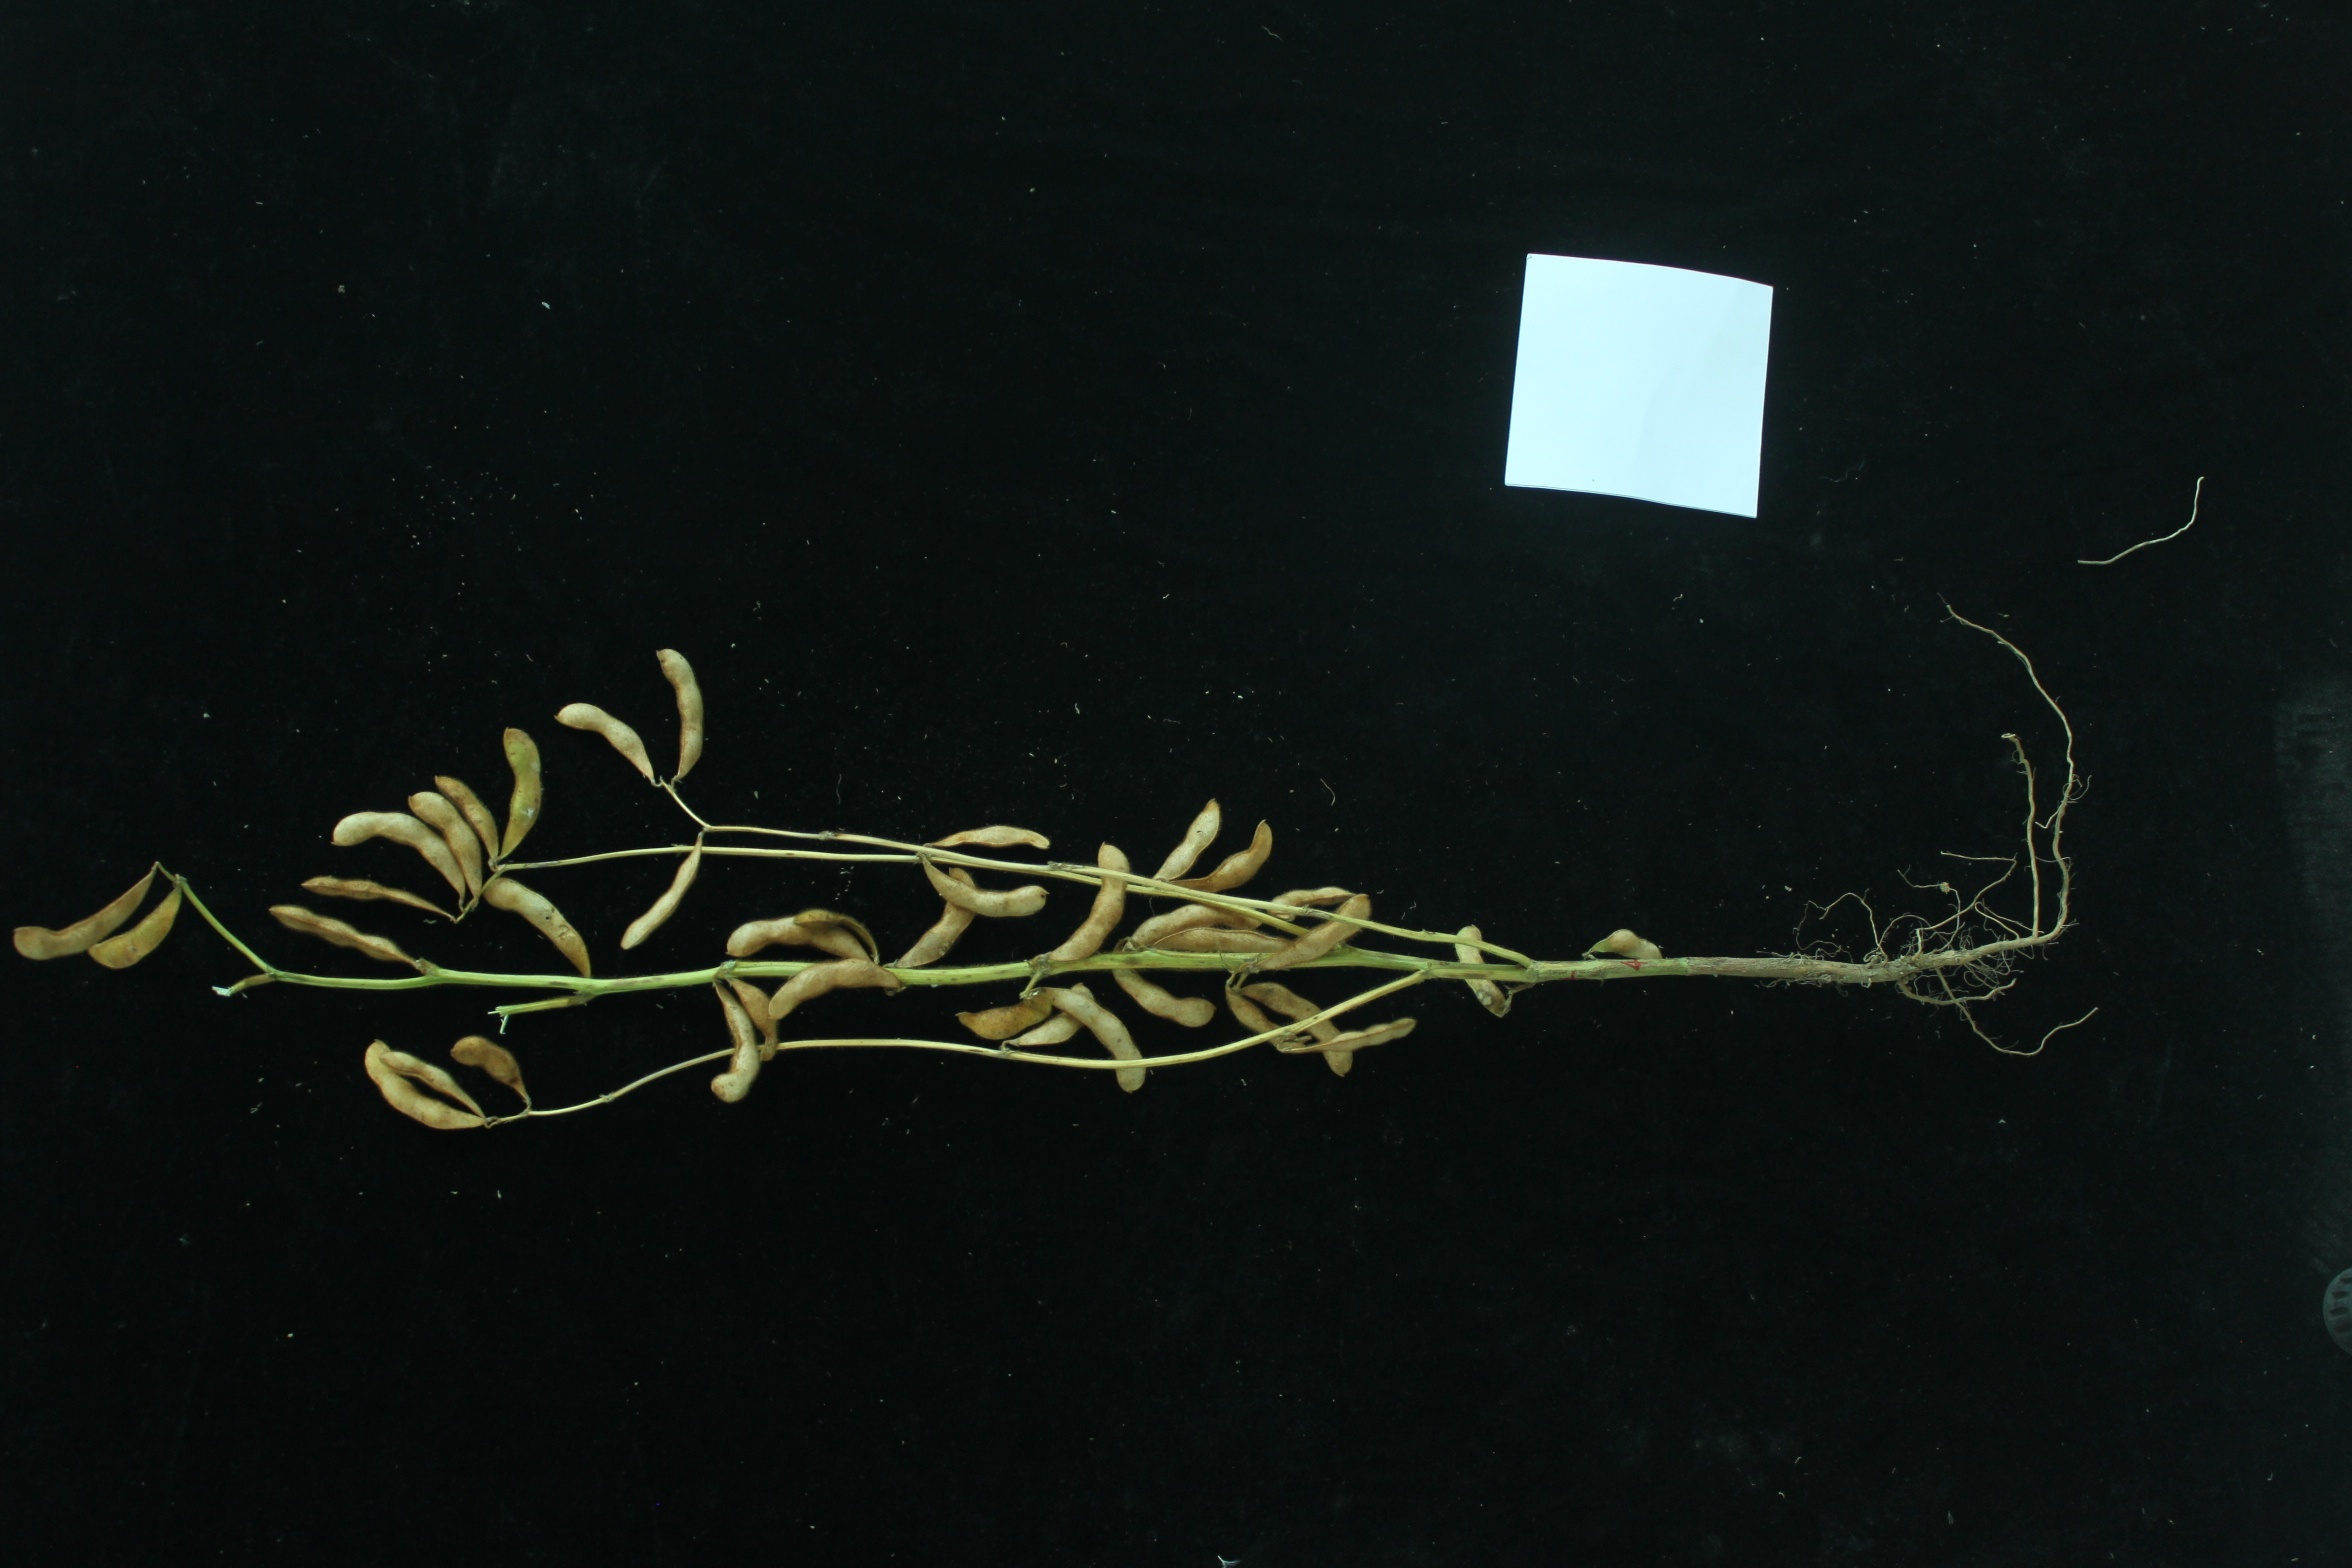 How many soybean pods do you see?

38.